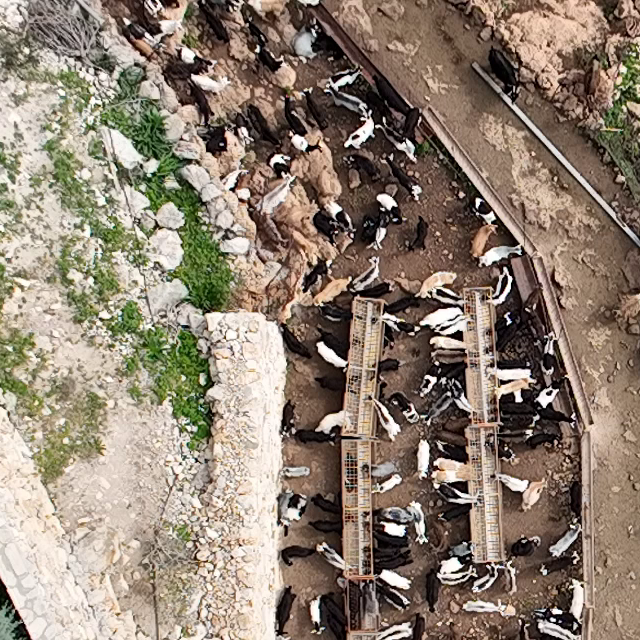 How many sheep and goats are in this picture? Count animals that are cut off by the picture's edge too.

145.